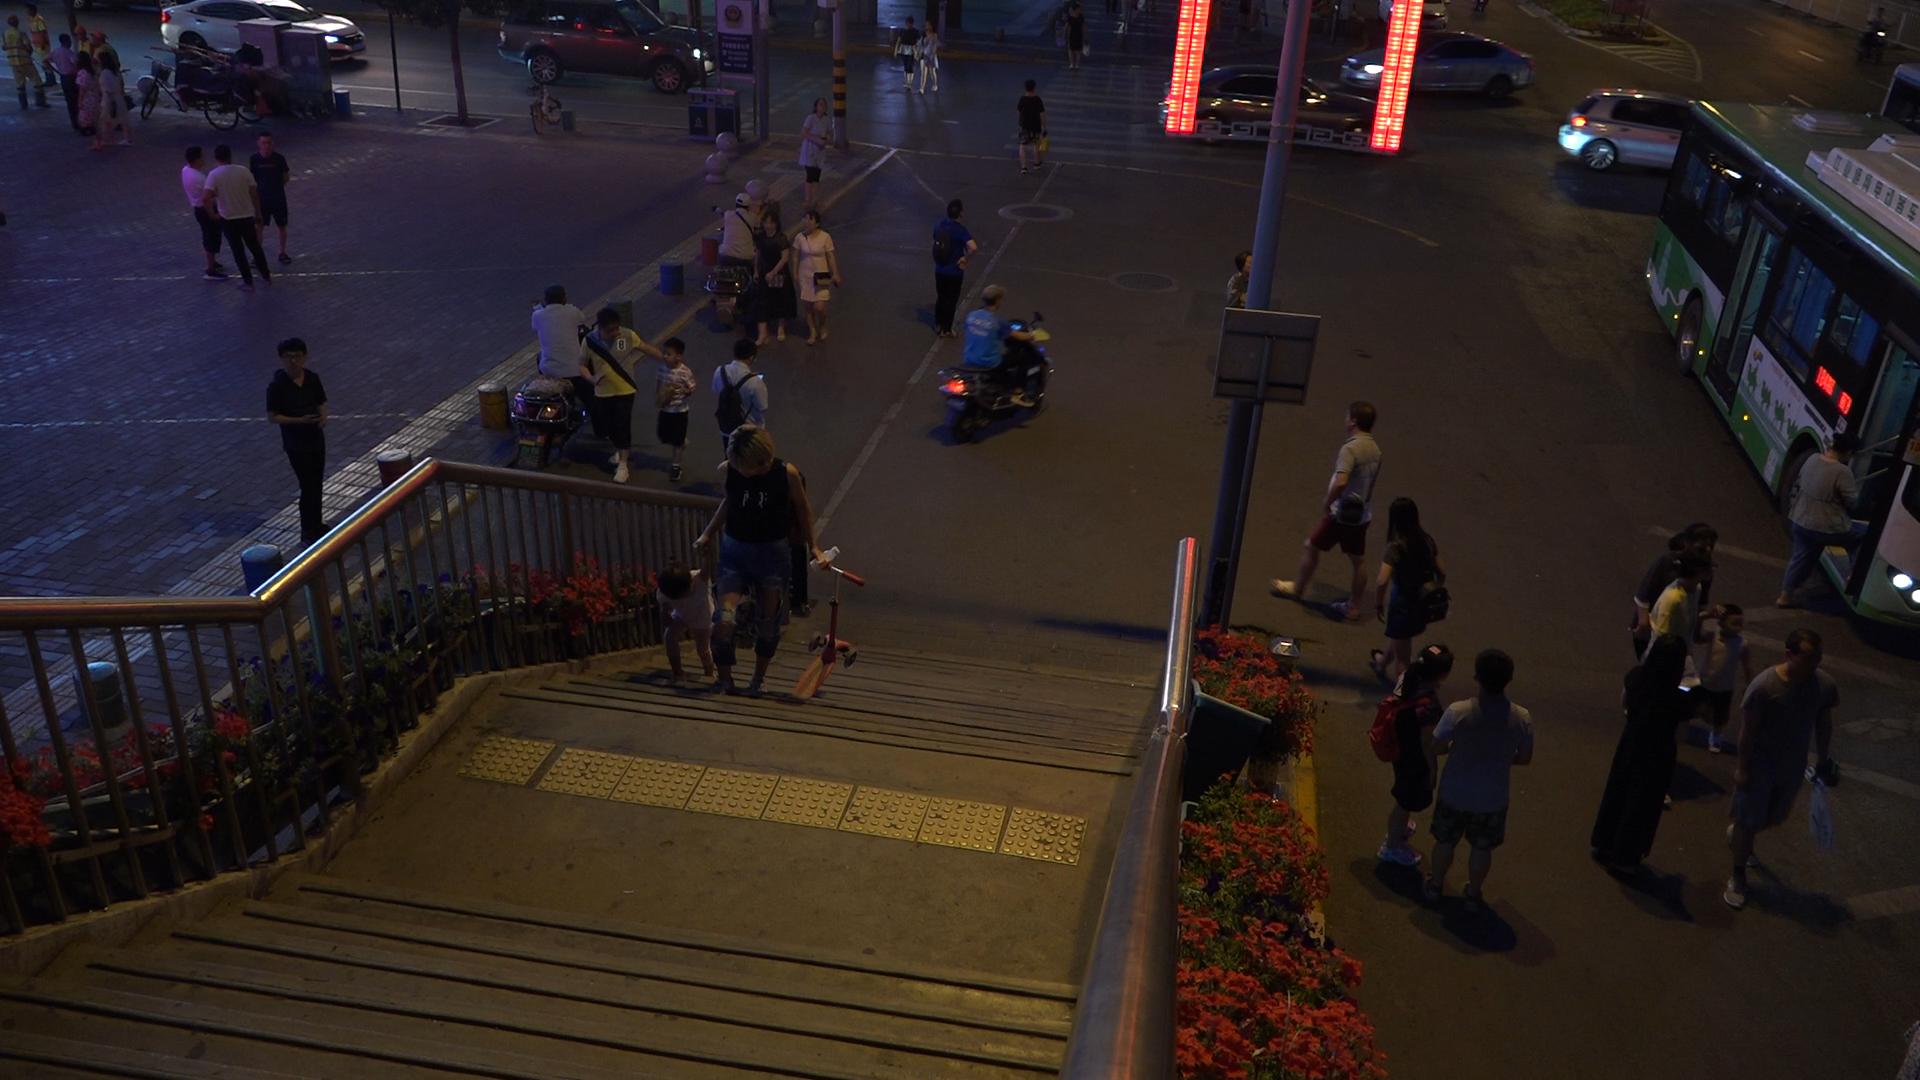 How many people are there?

38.